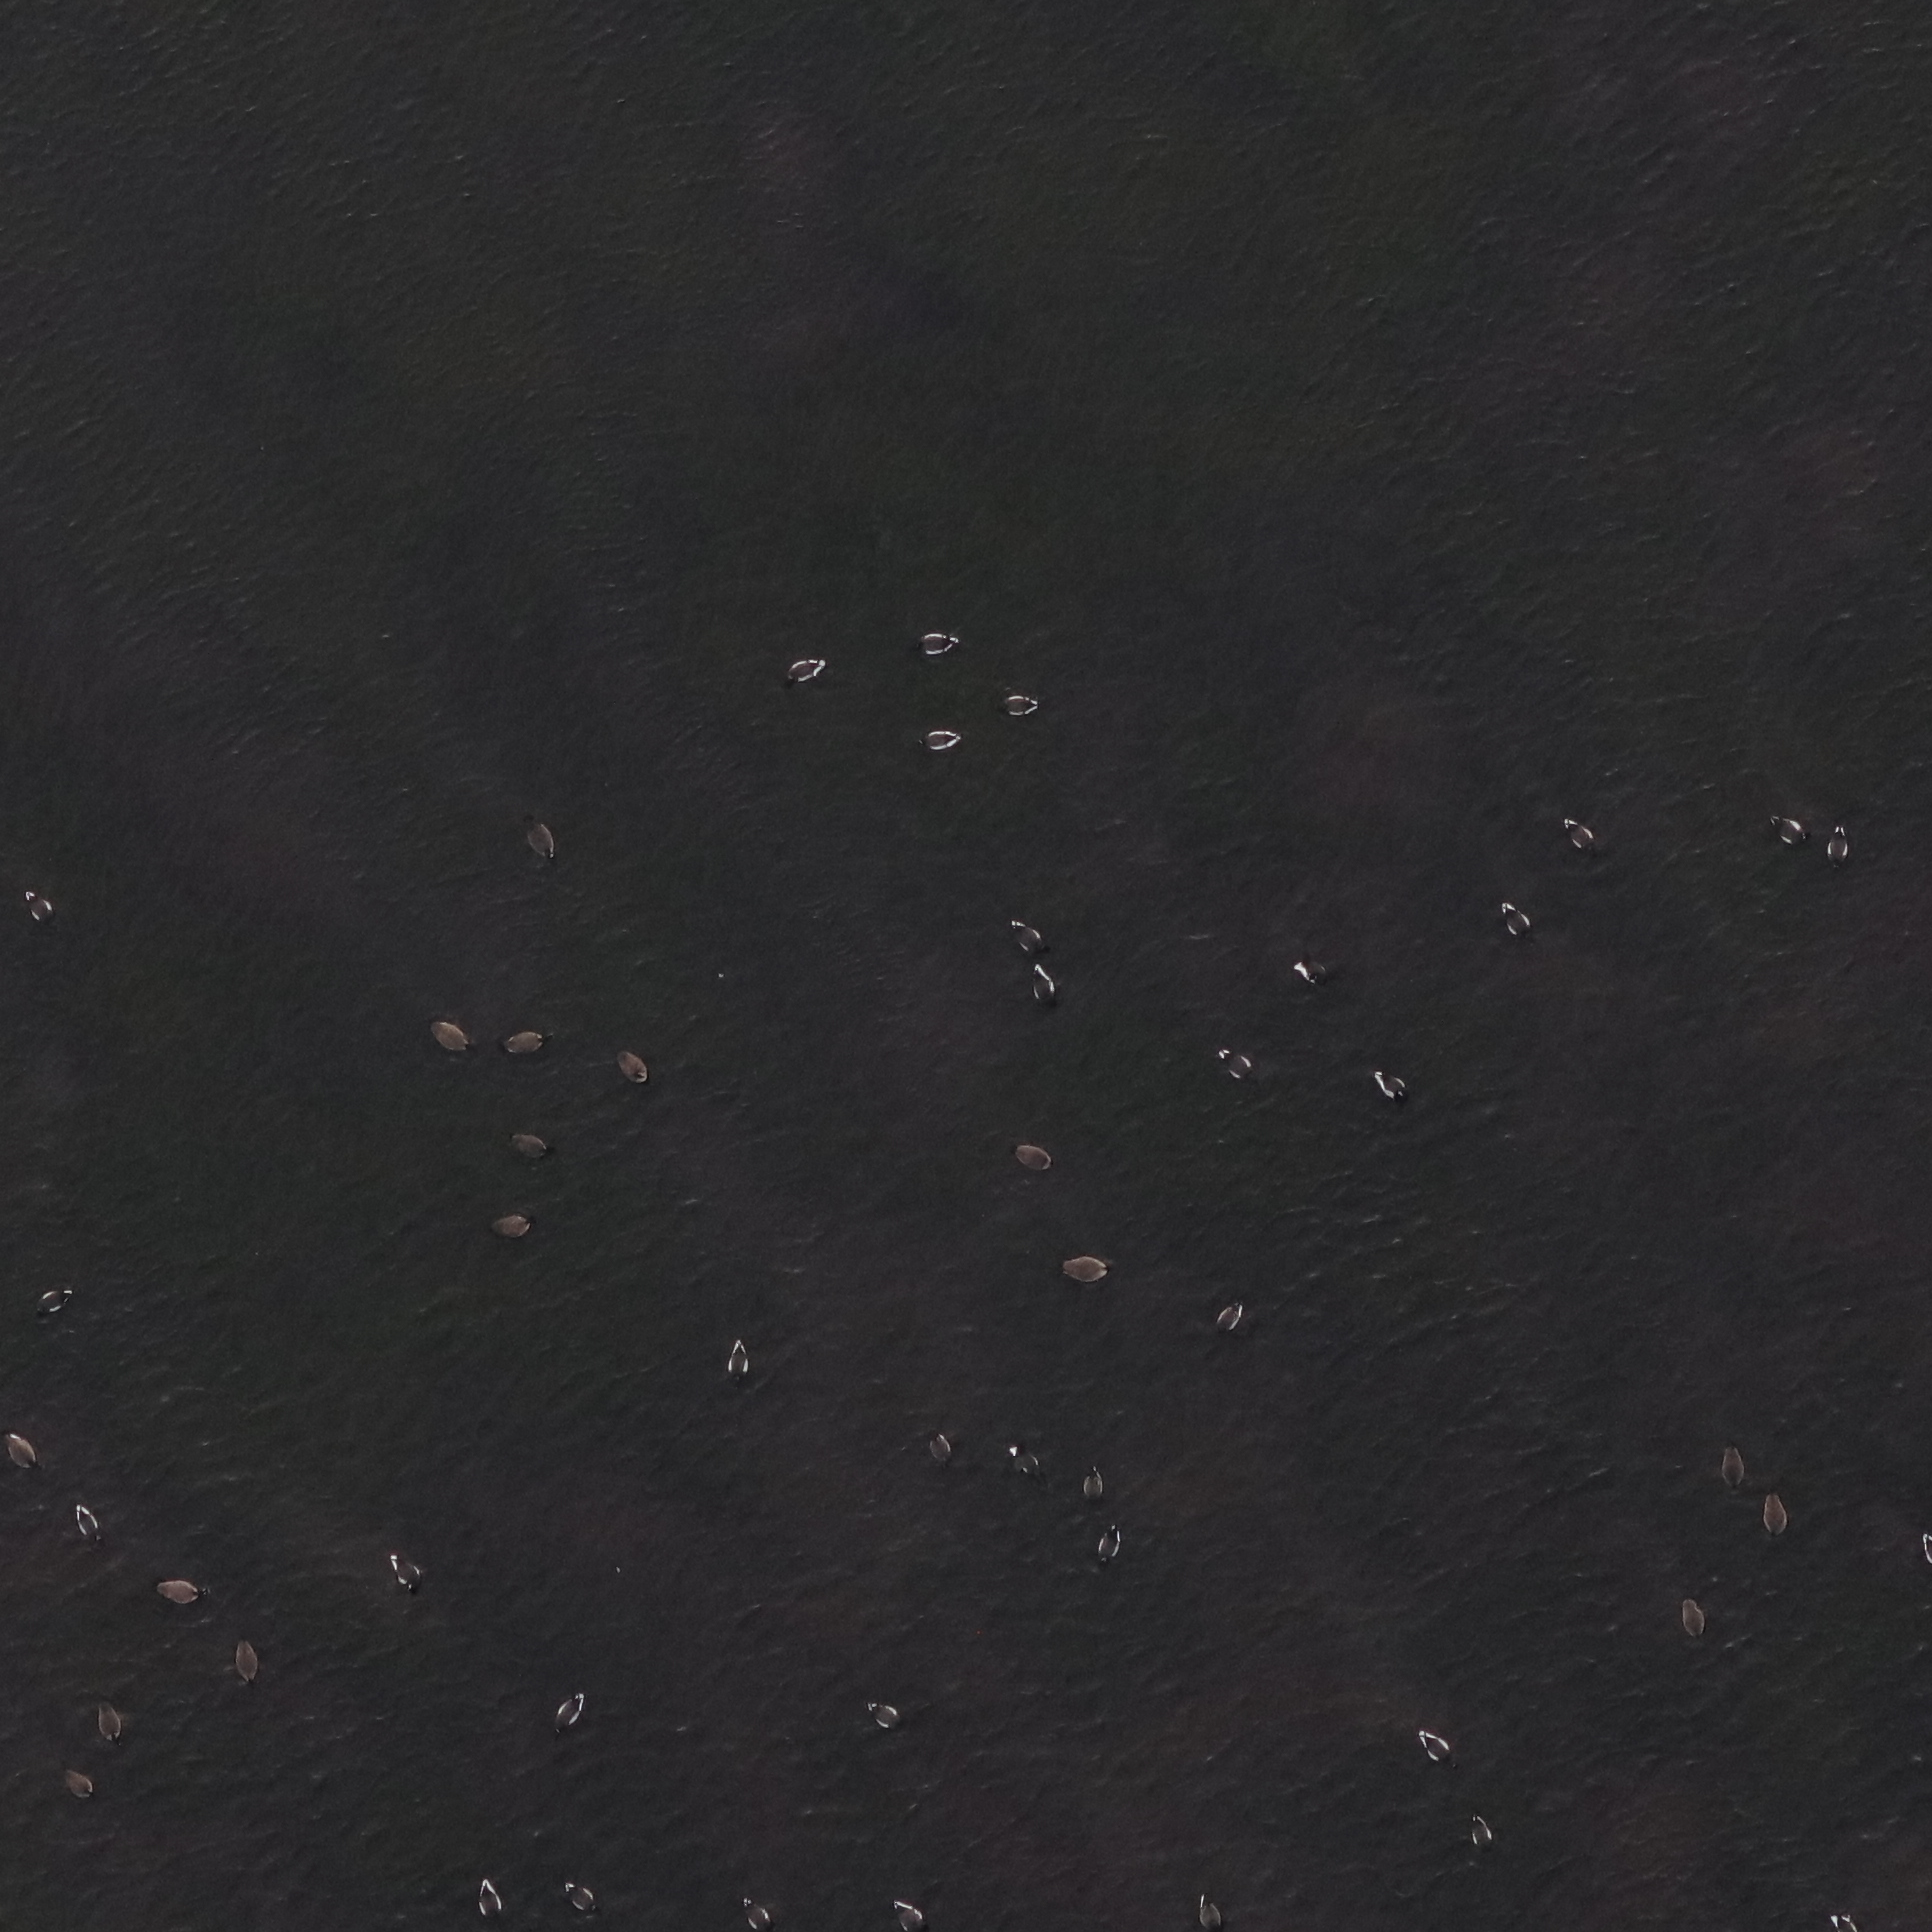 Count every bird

49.